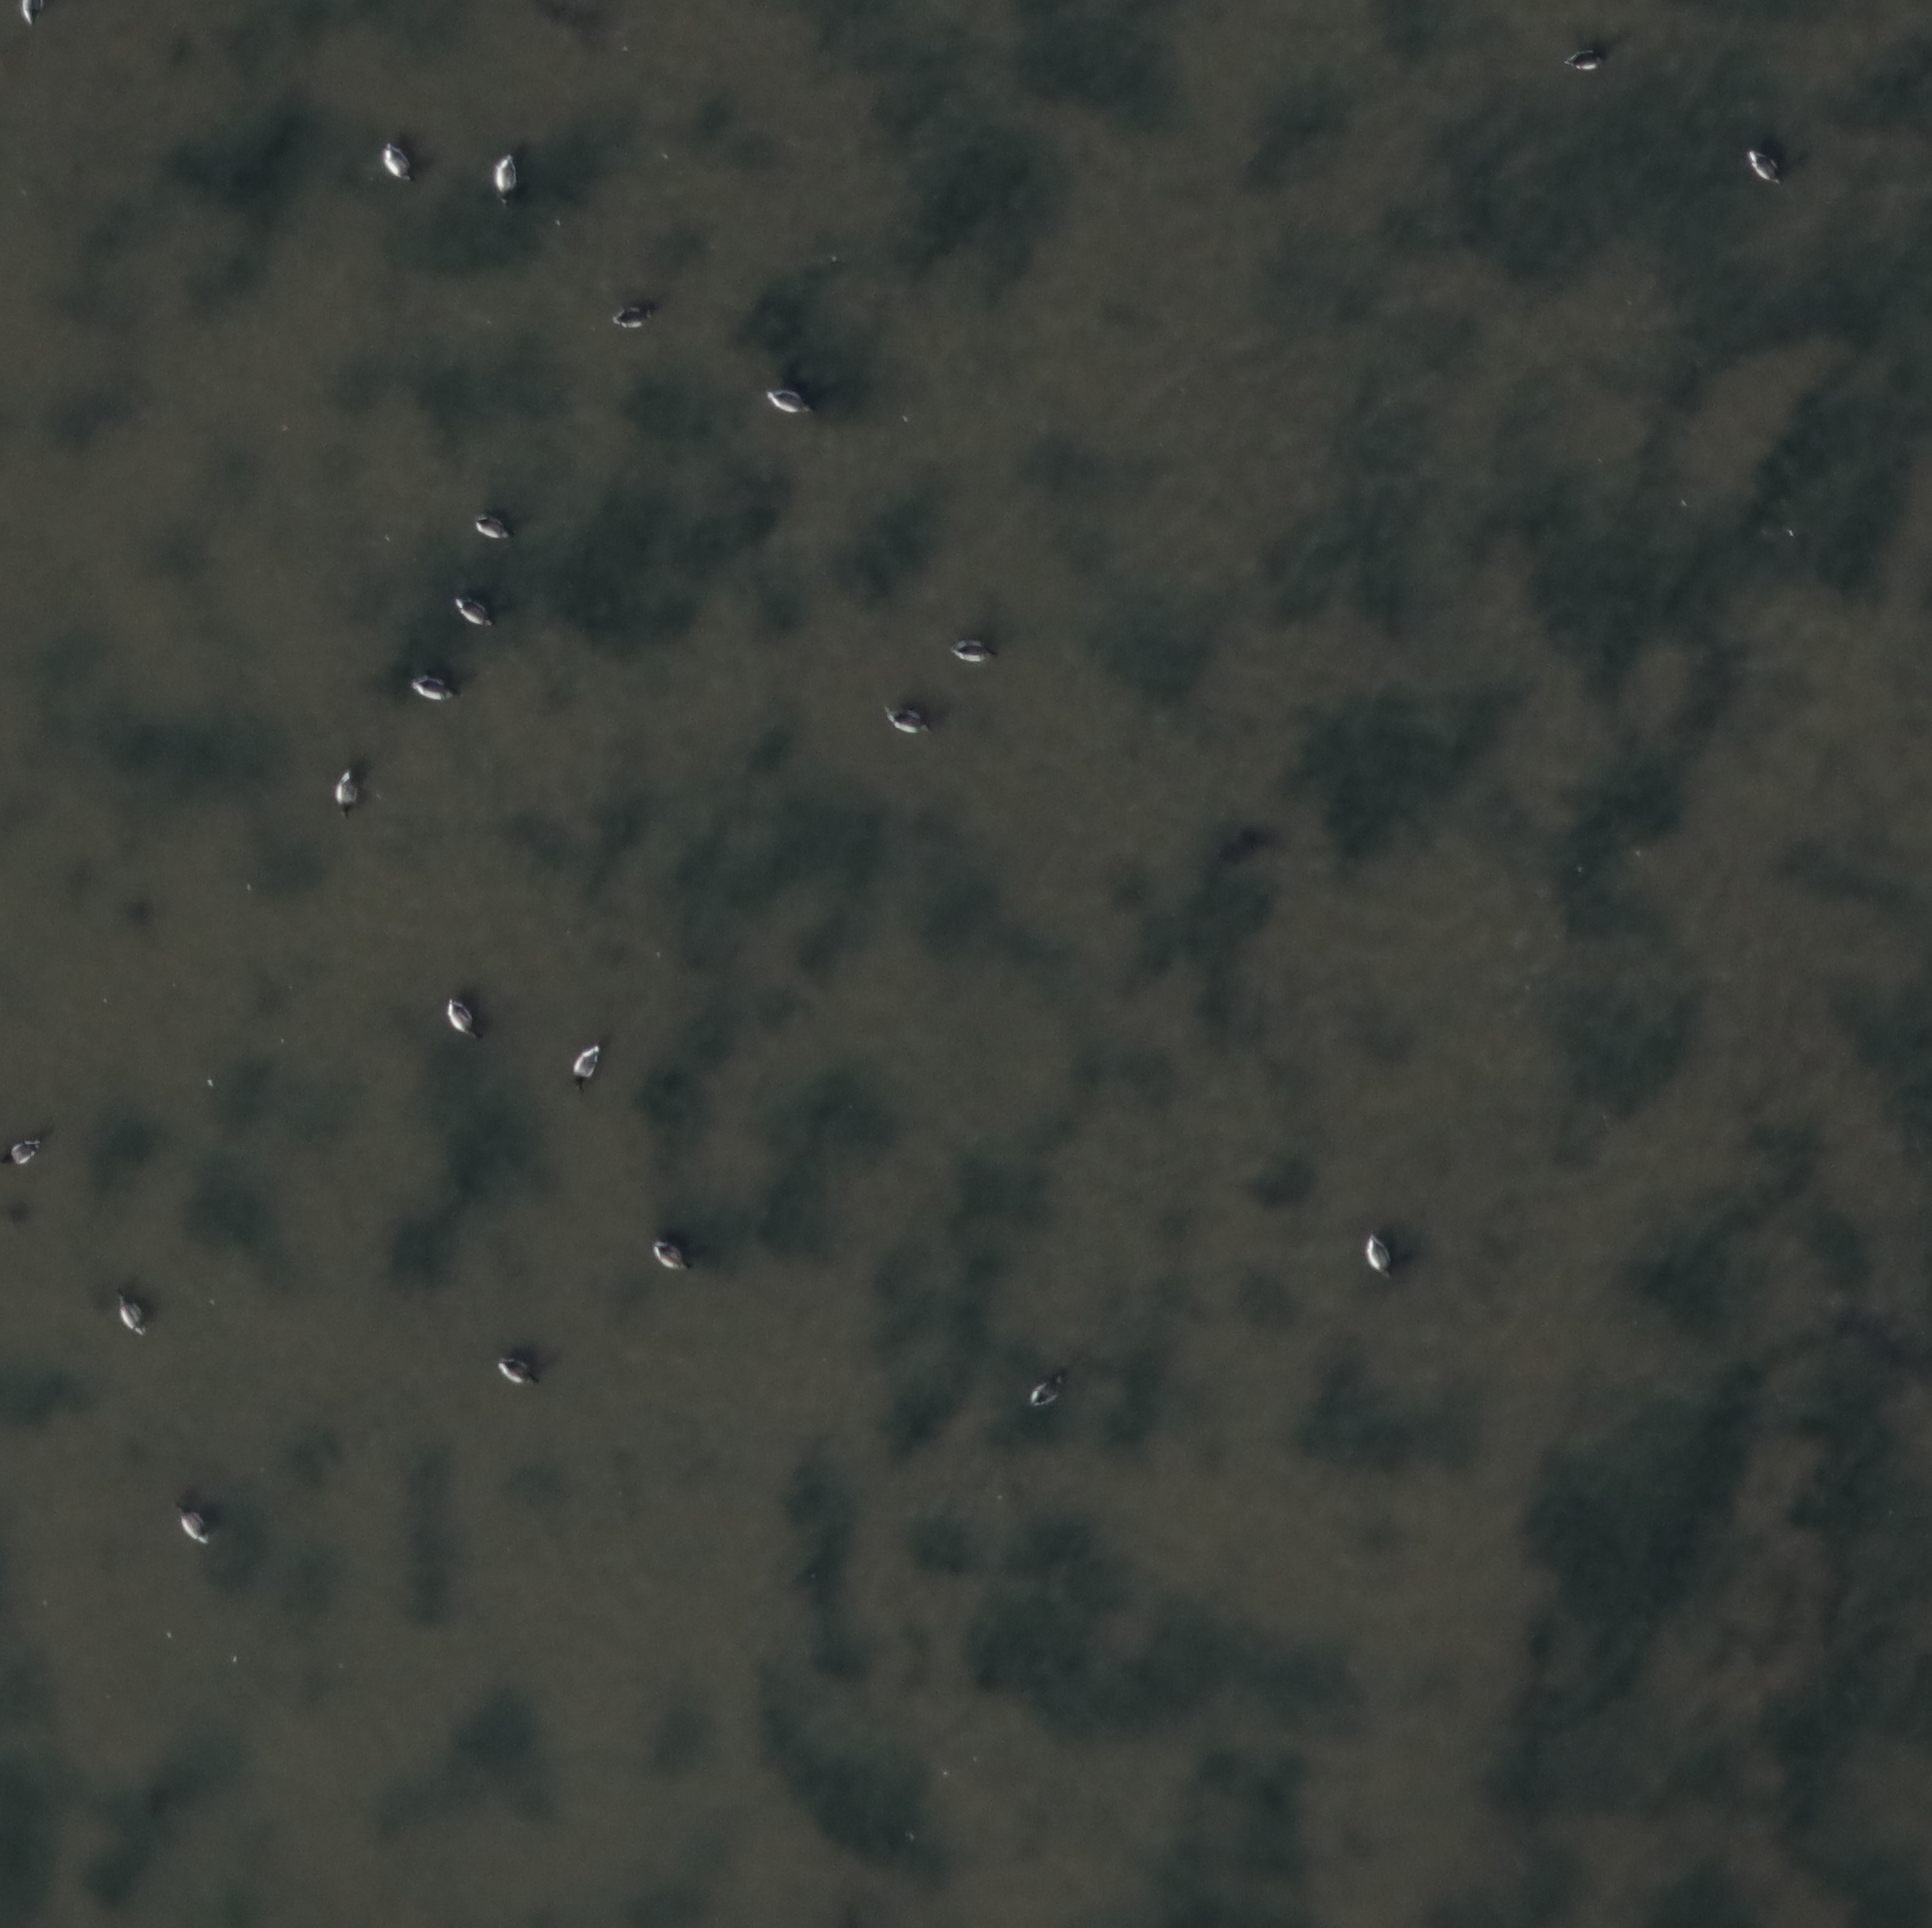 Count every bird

22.